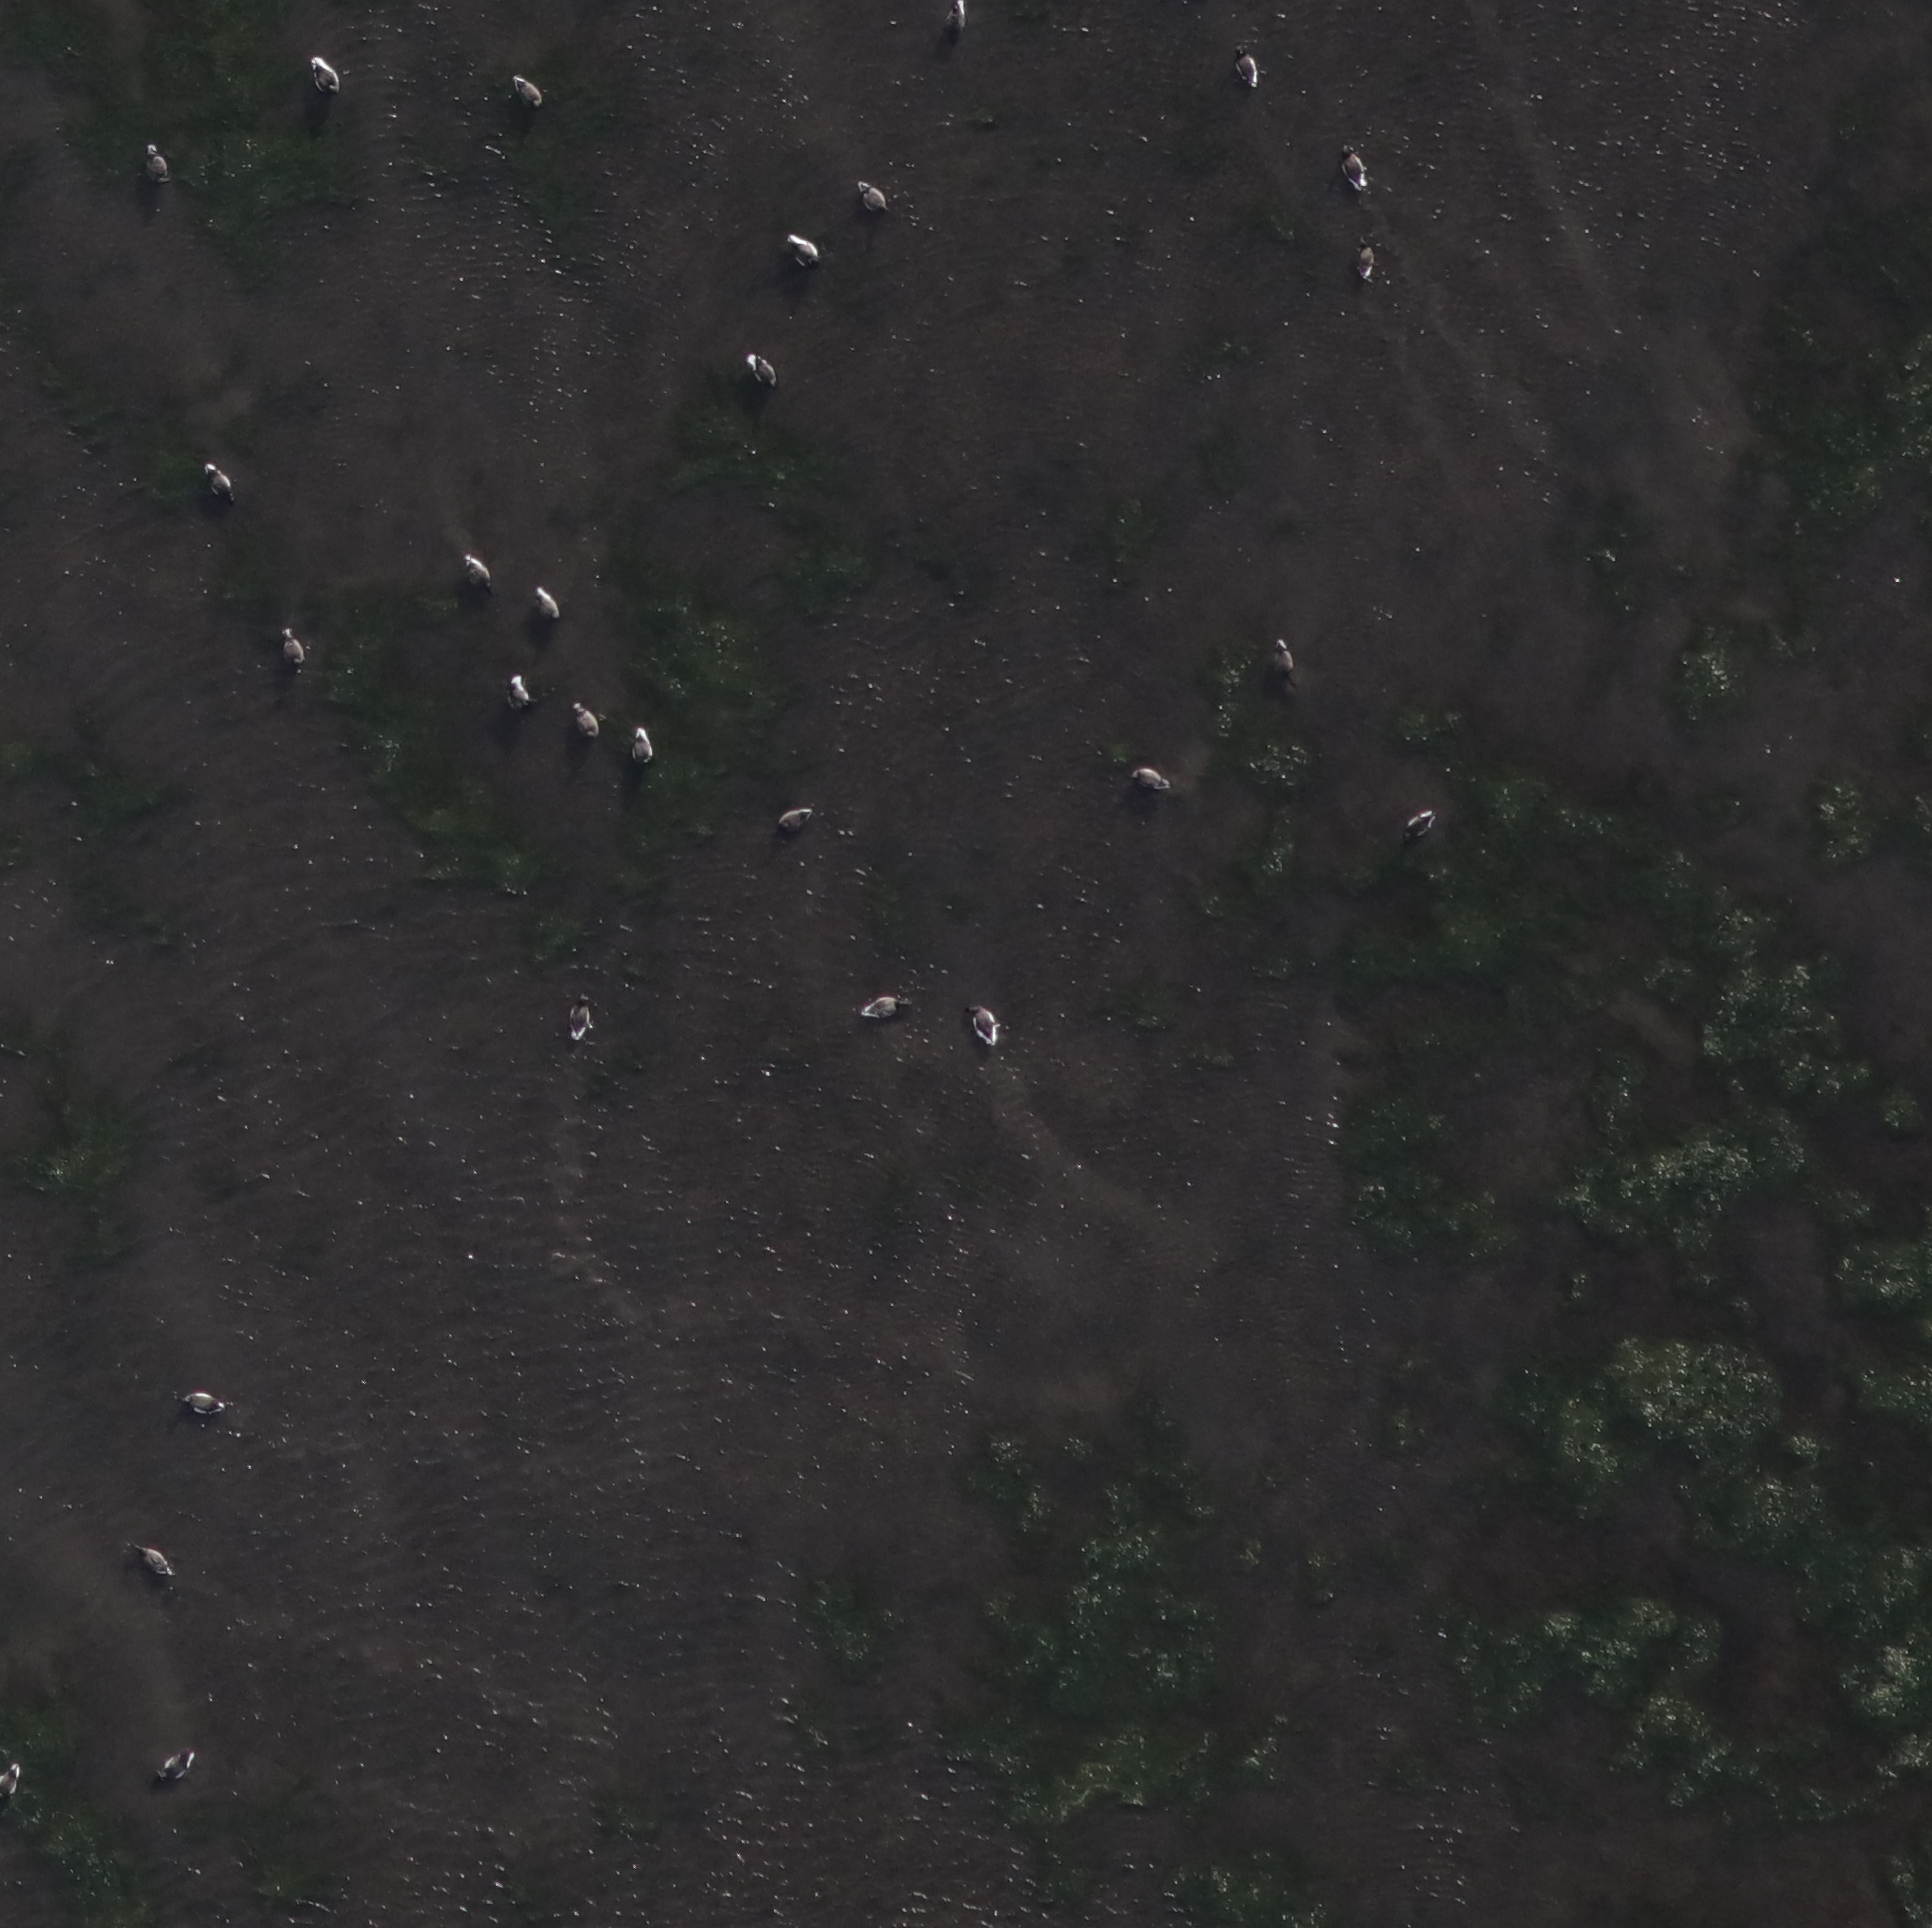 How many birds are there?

28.